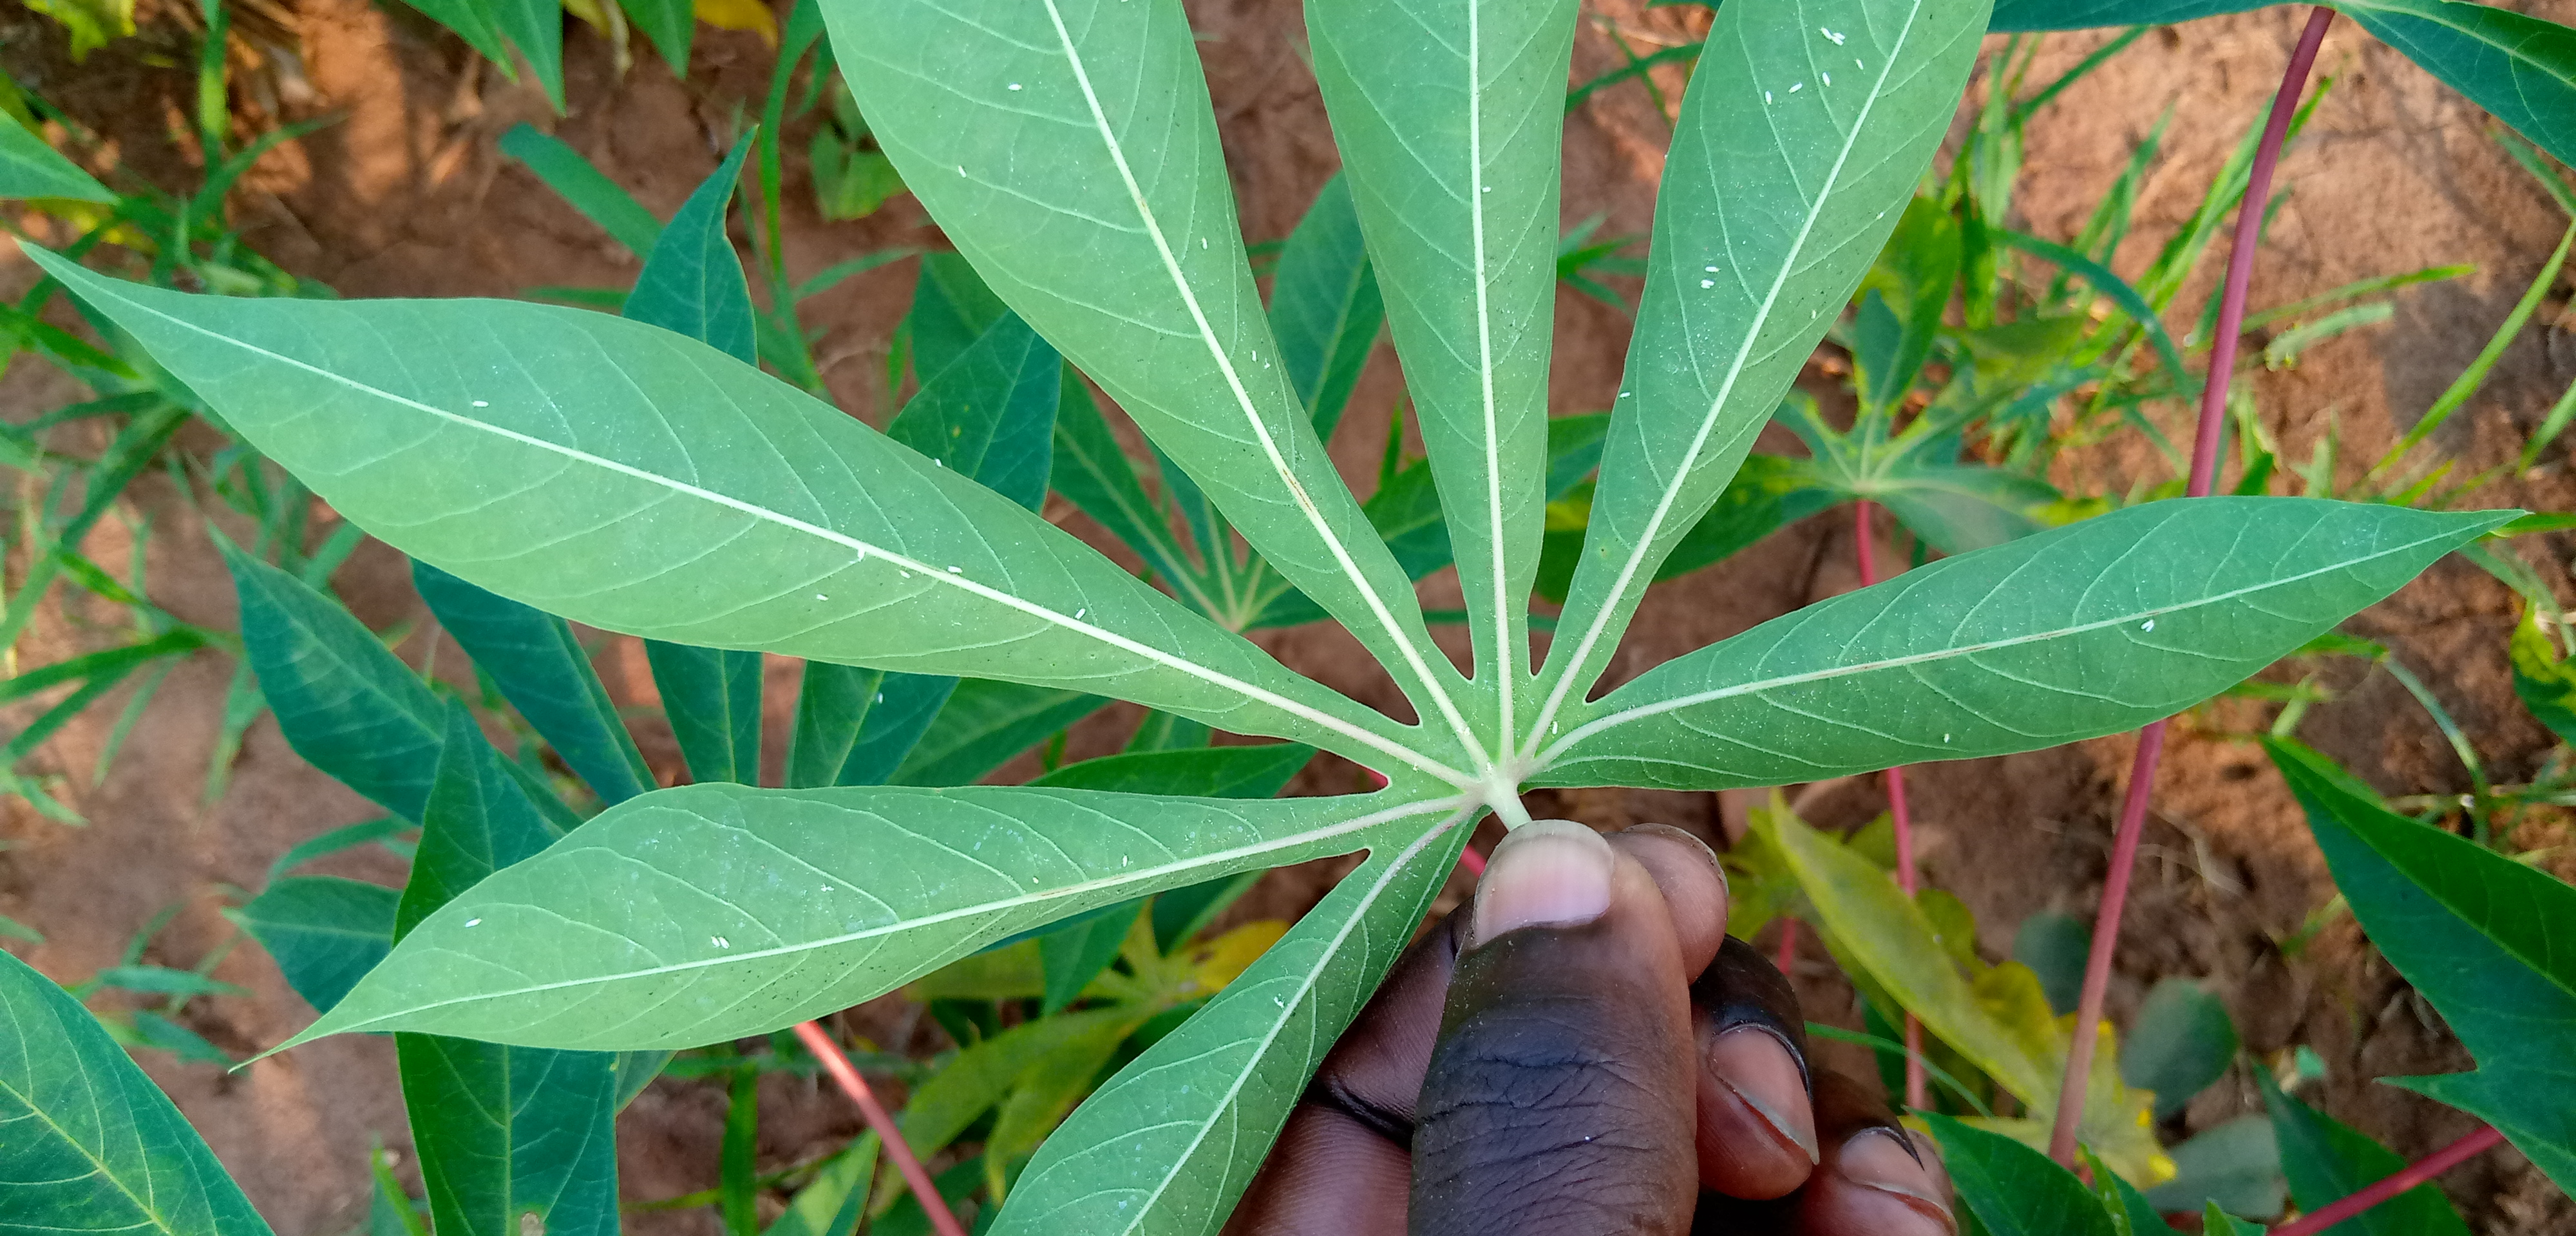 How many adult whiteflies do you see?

35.